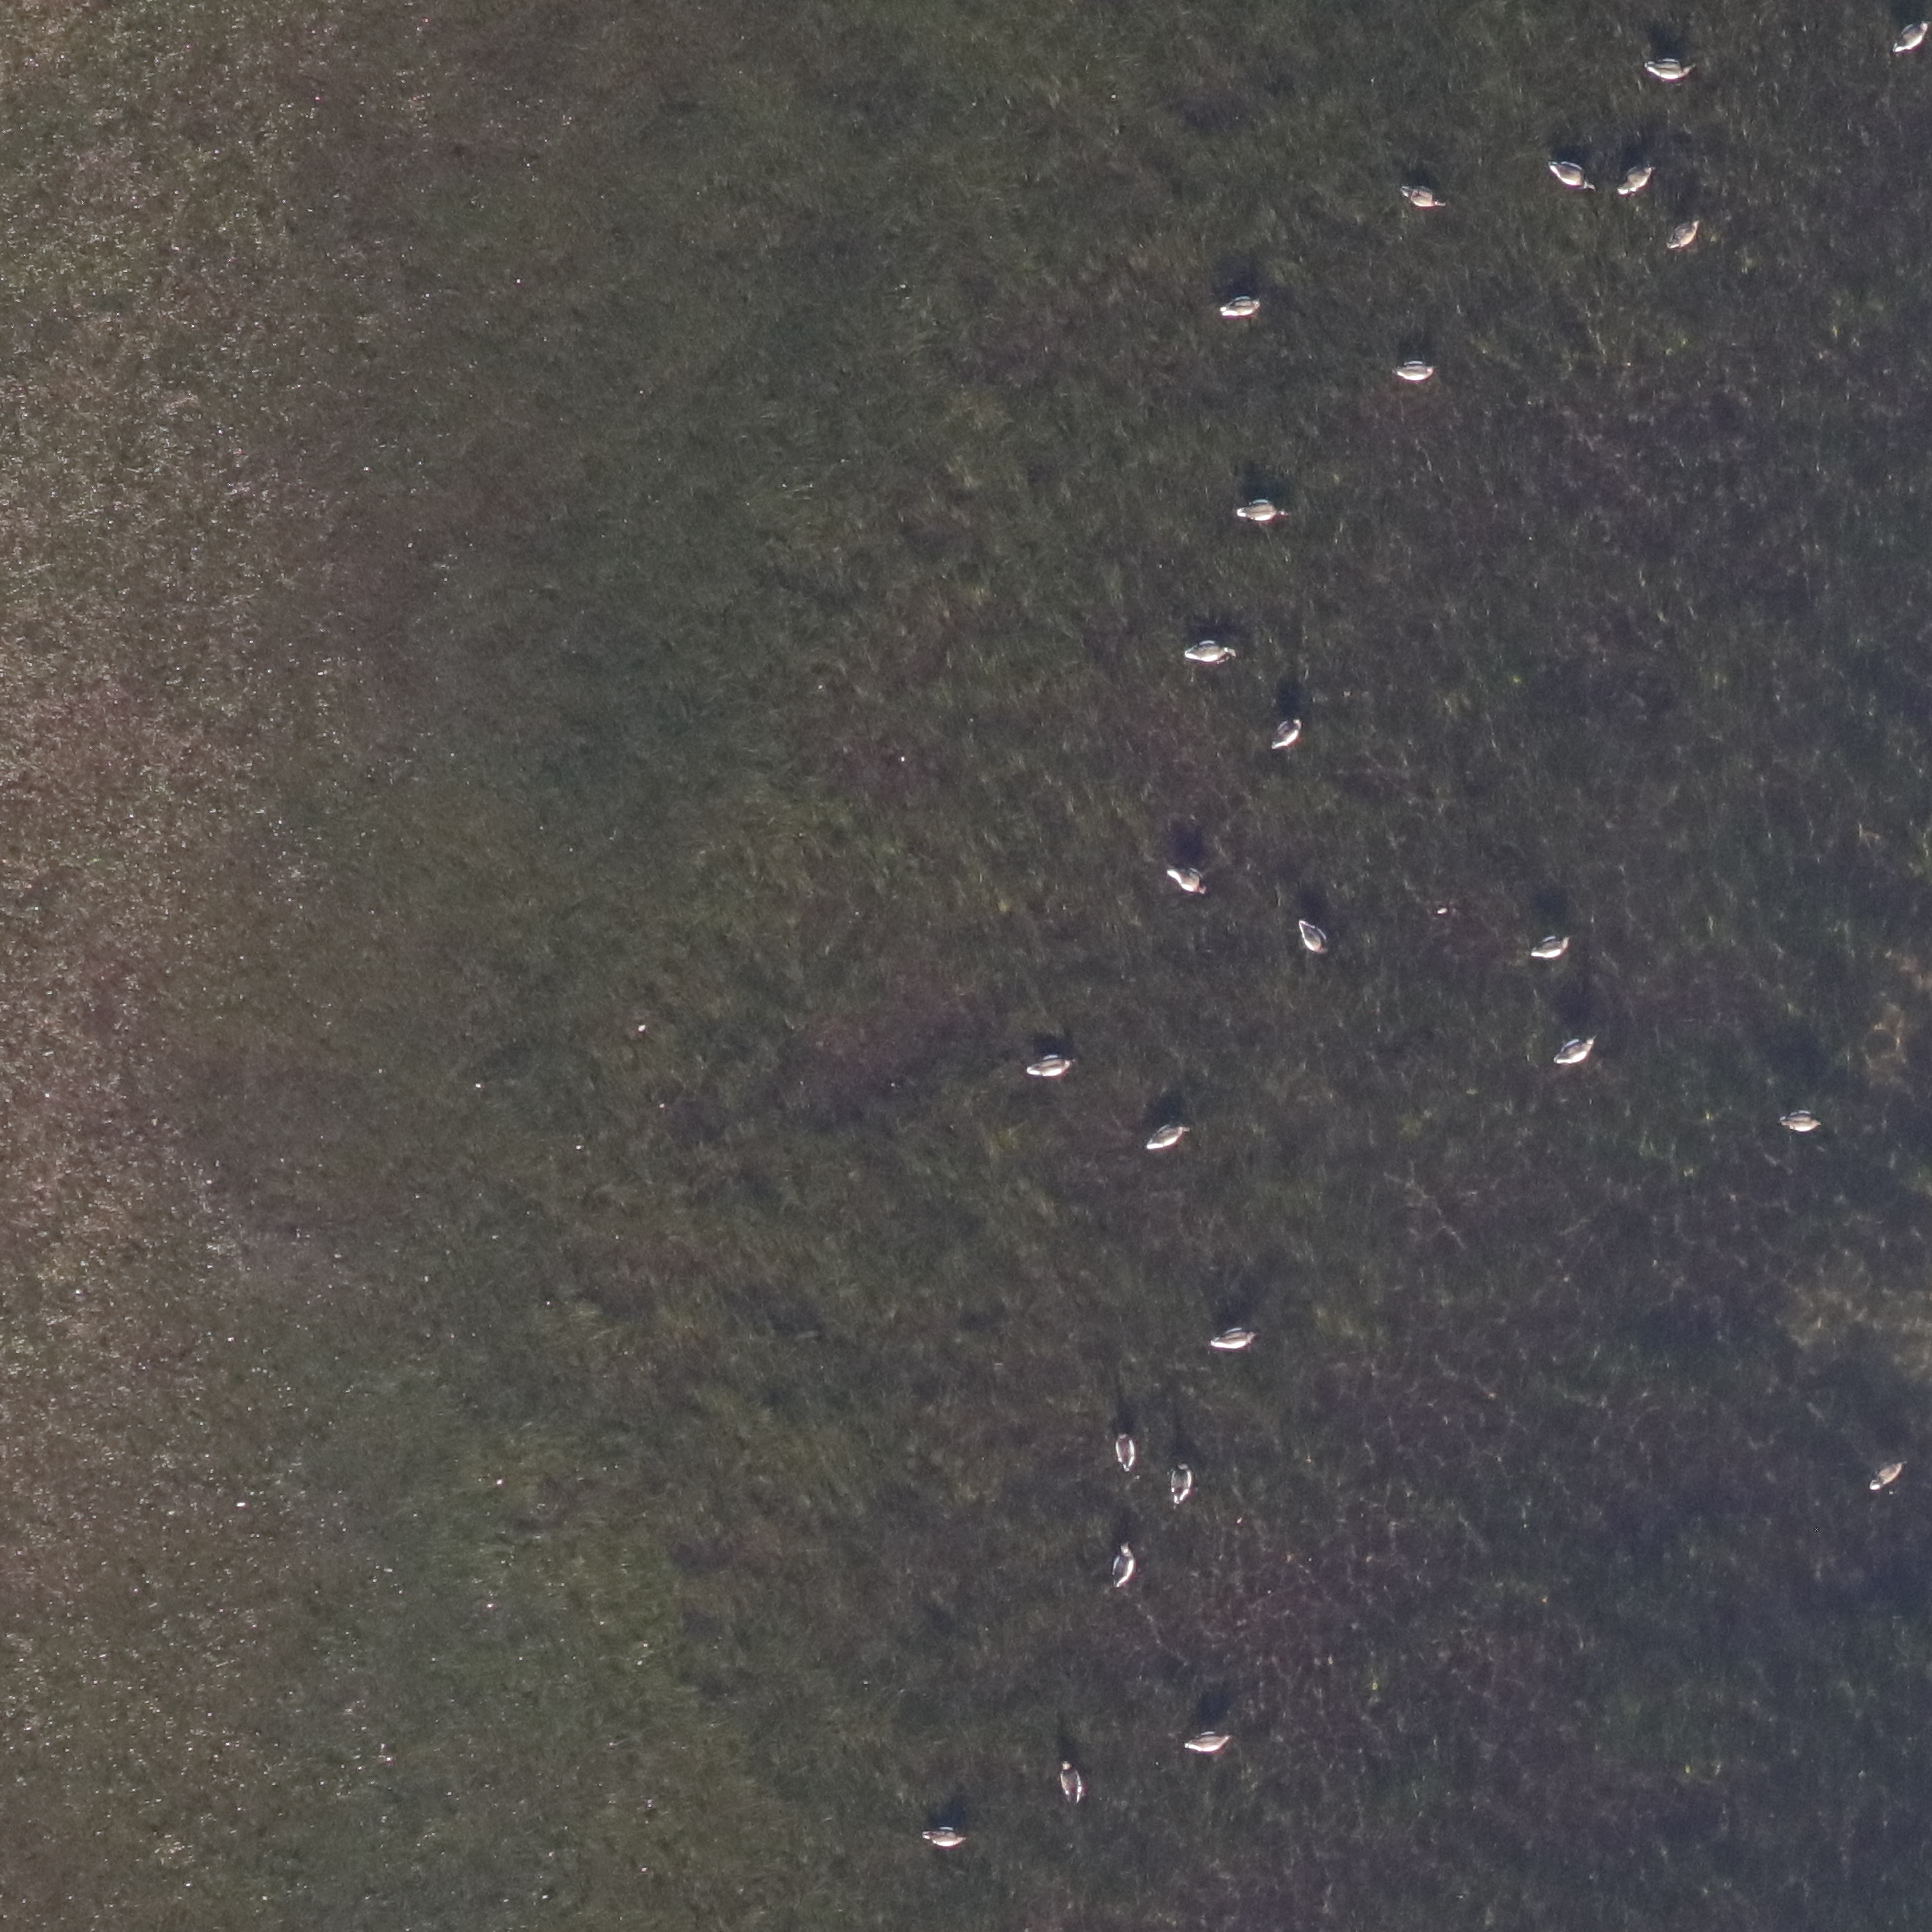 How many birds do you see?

26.